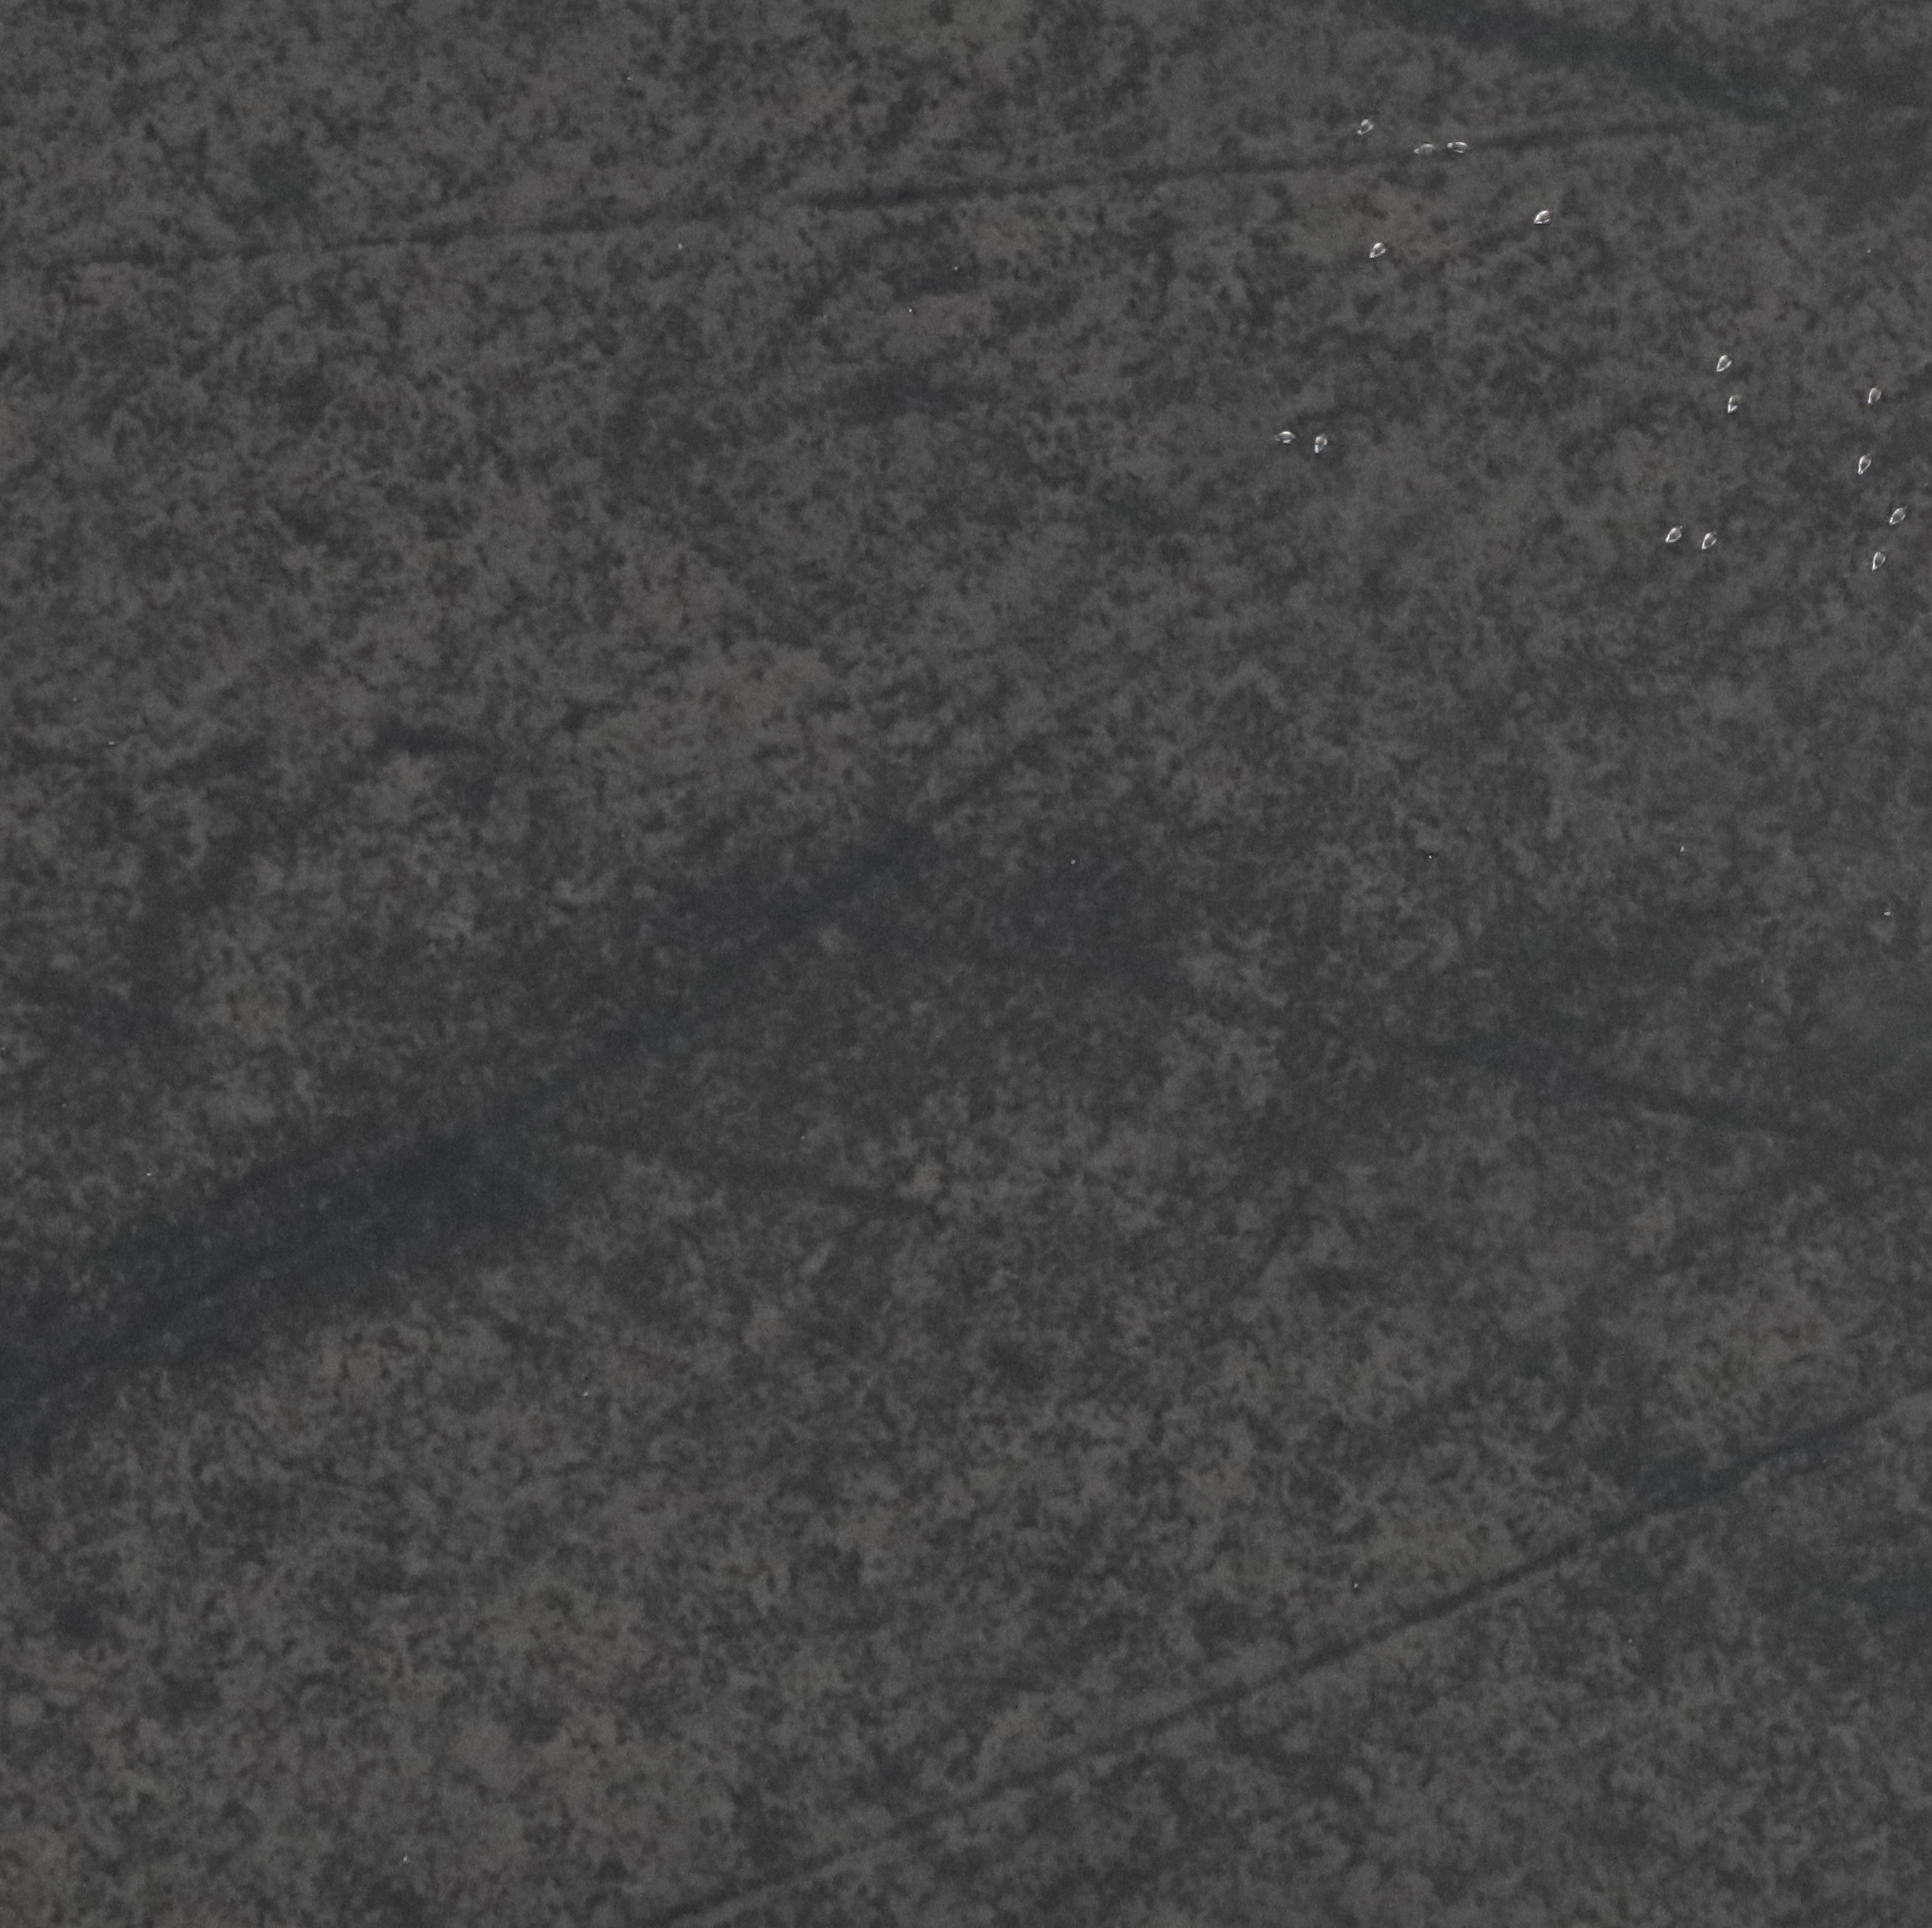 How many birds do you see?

15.